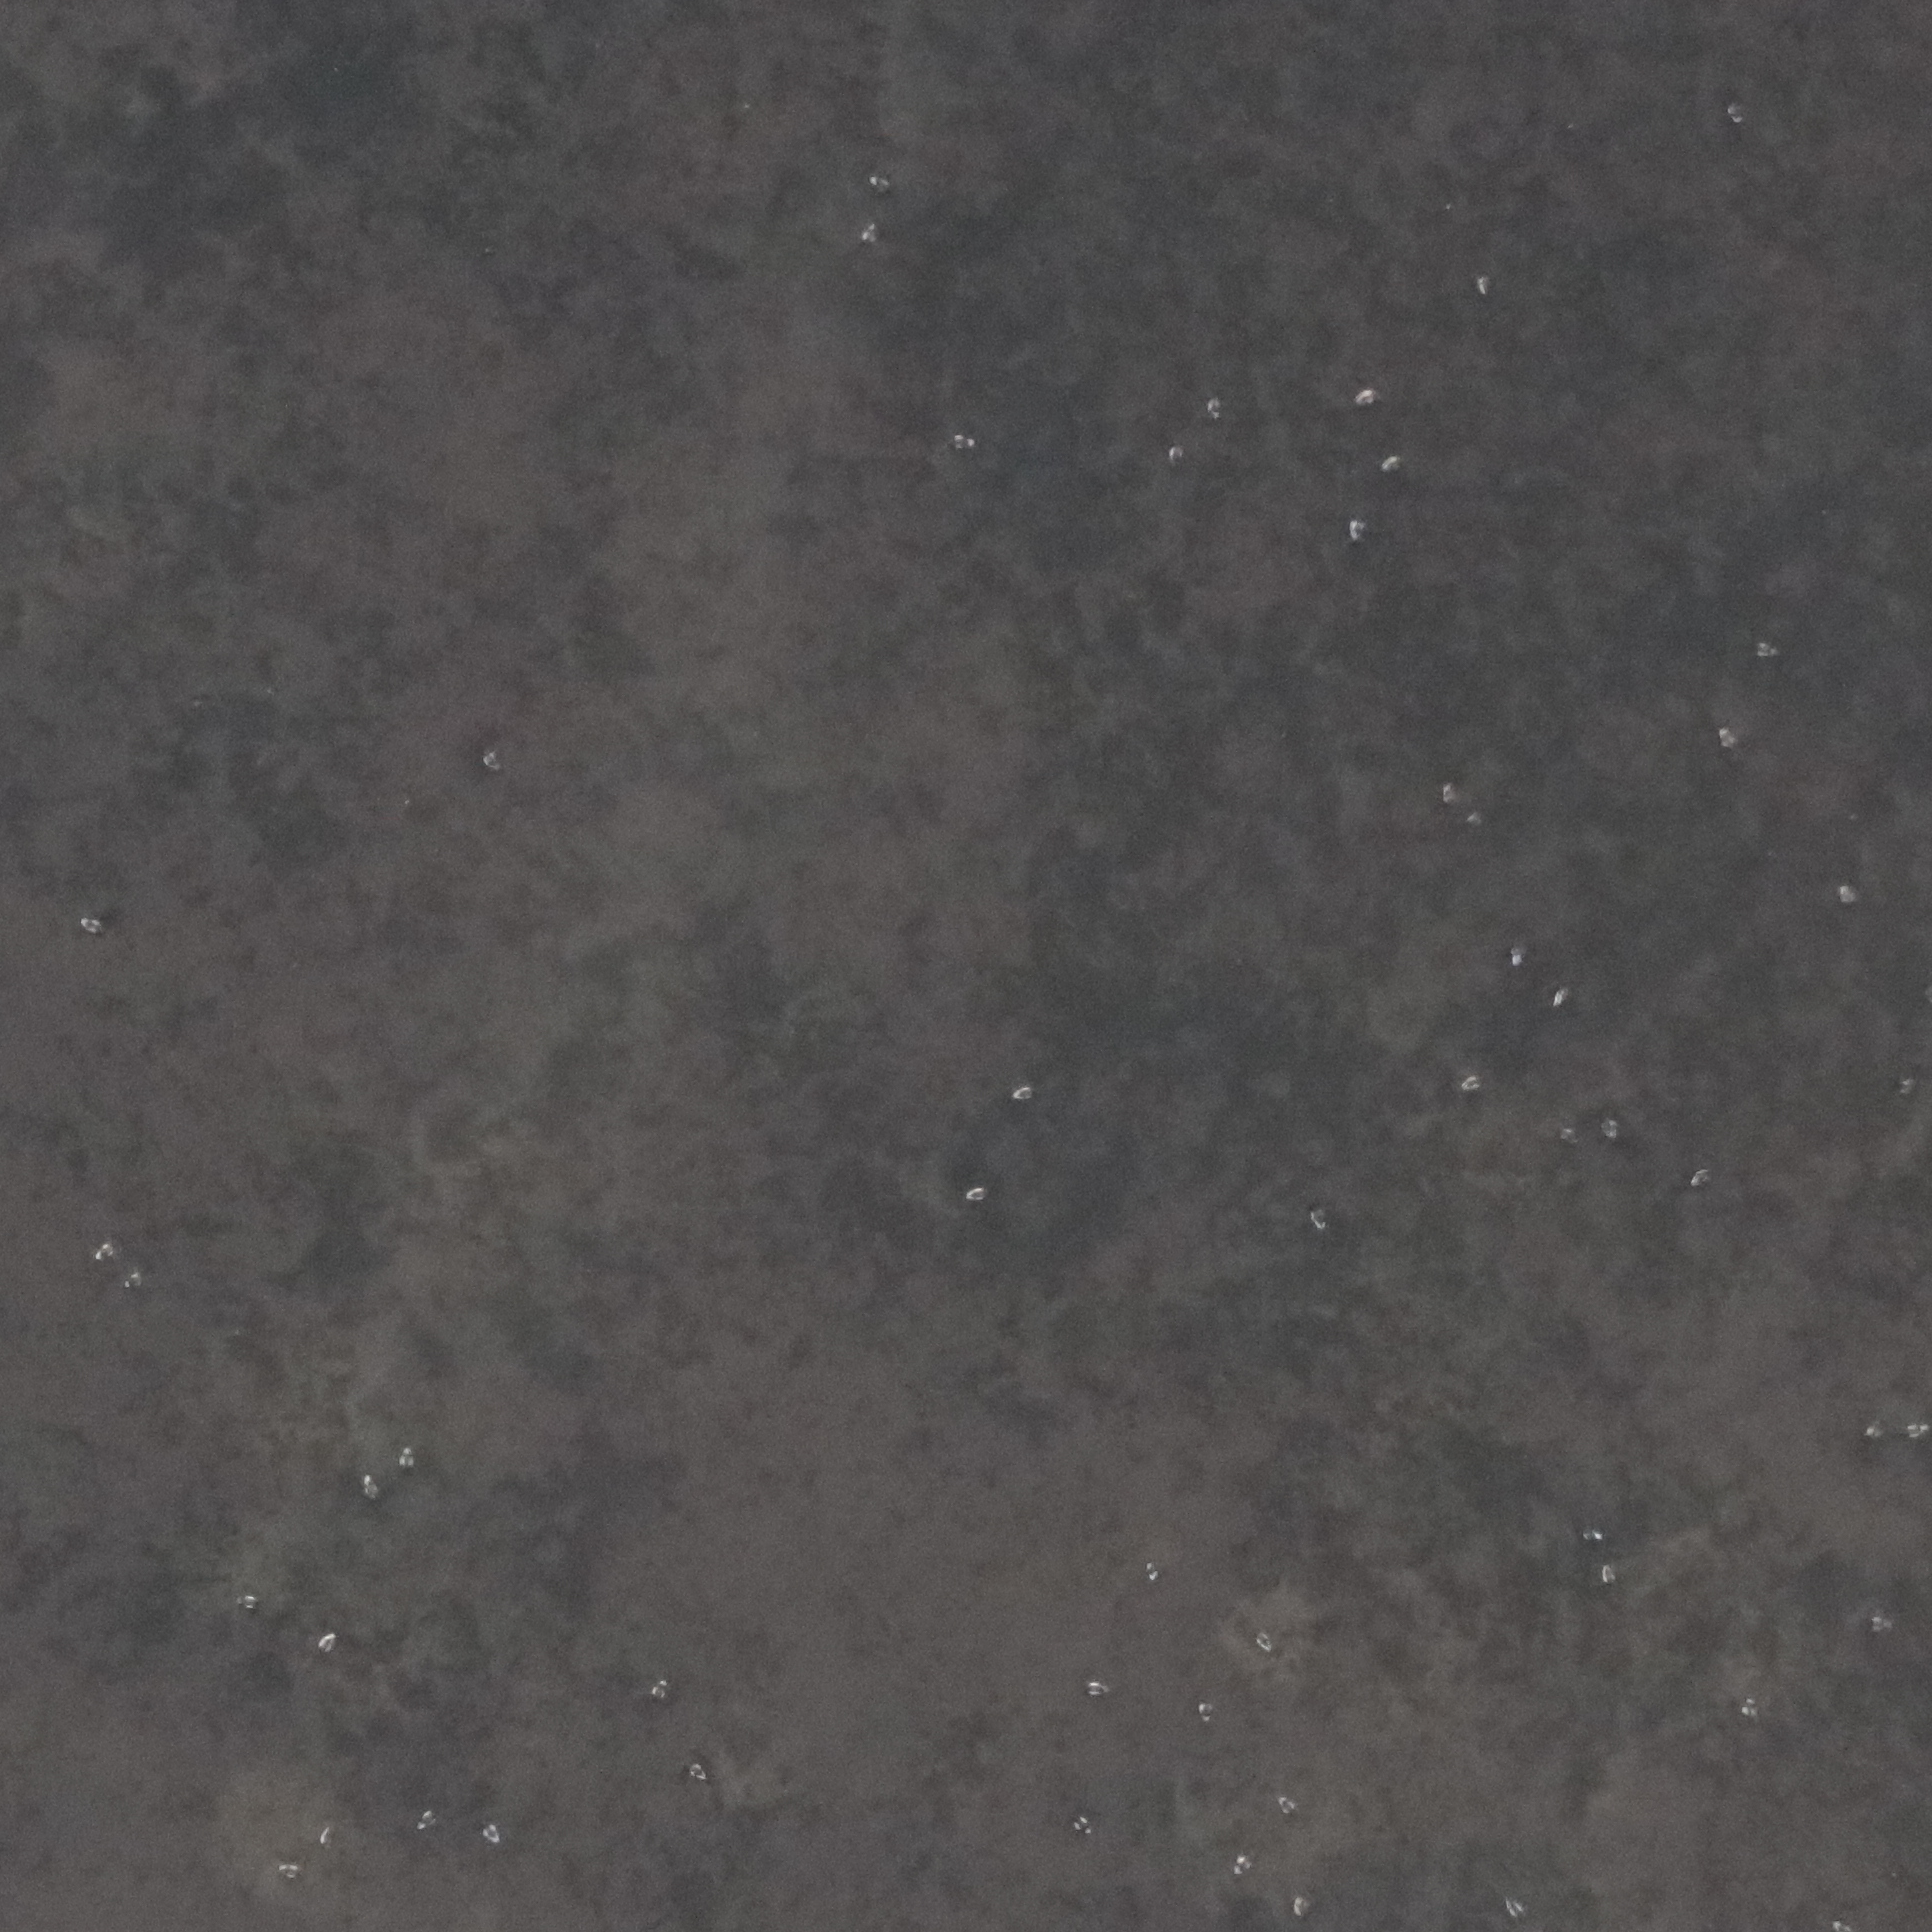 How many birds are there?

55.